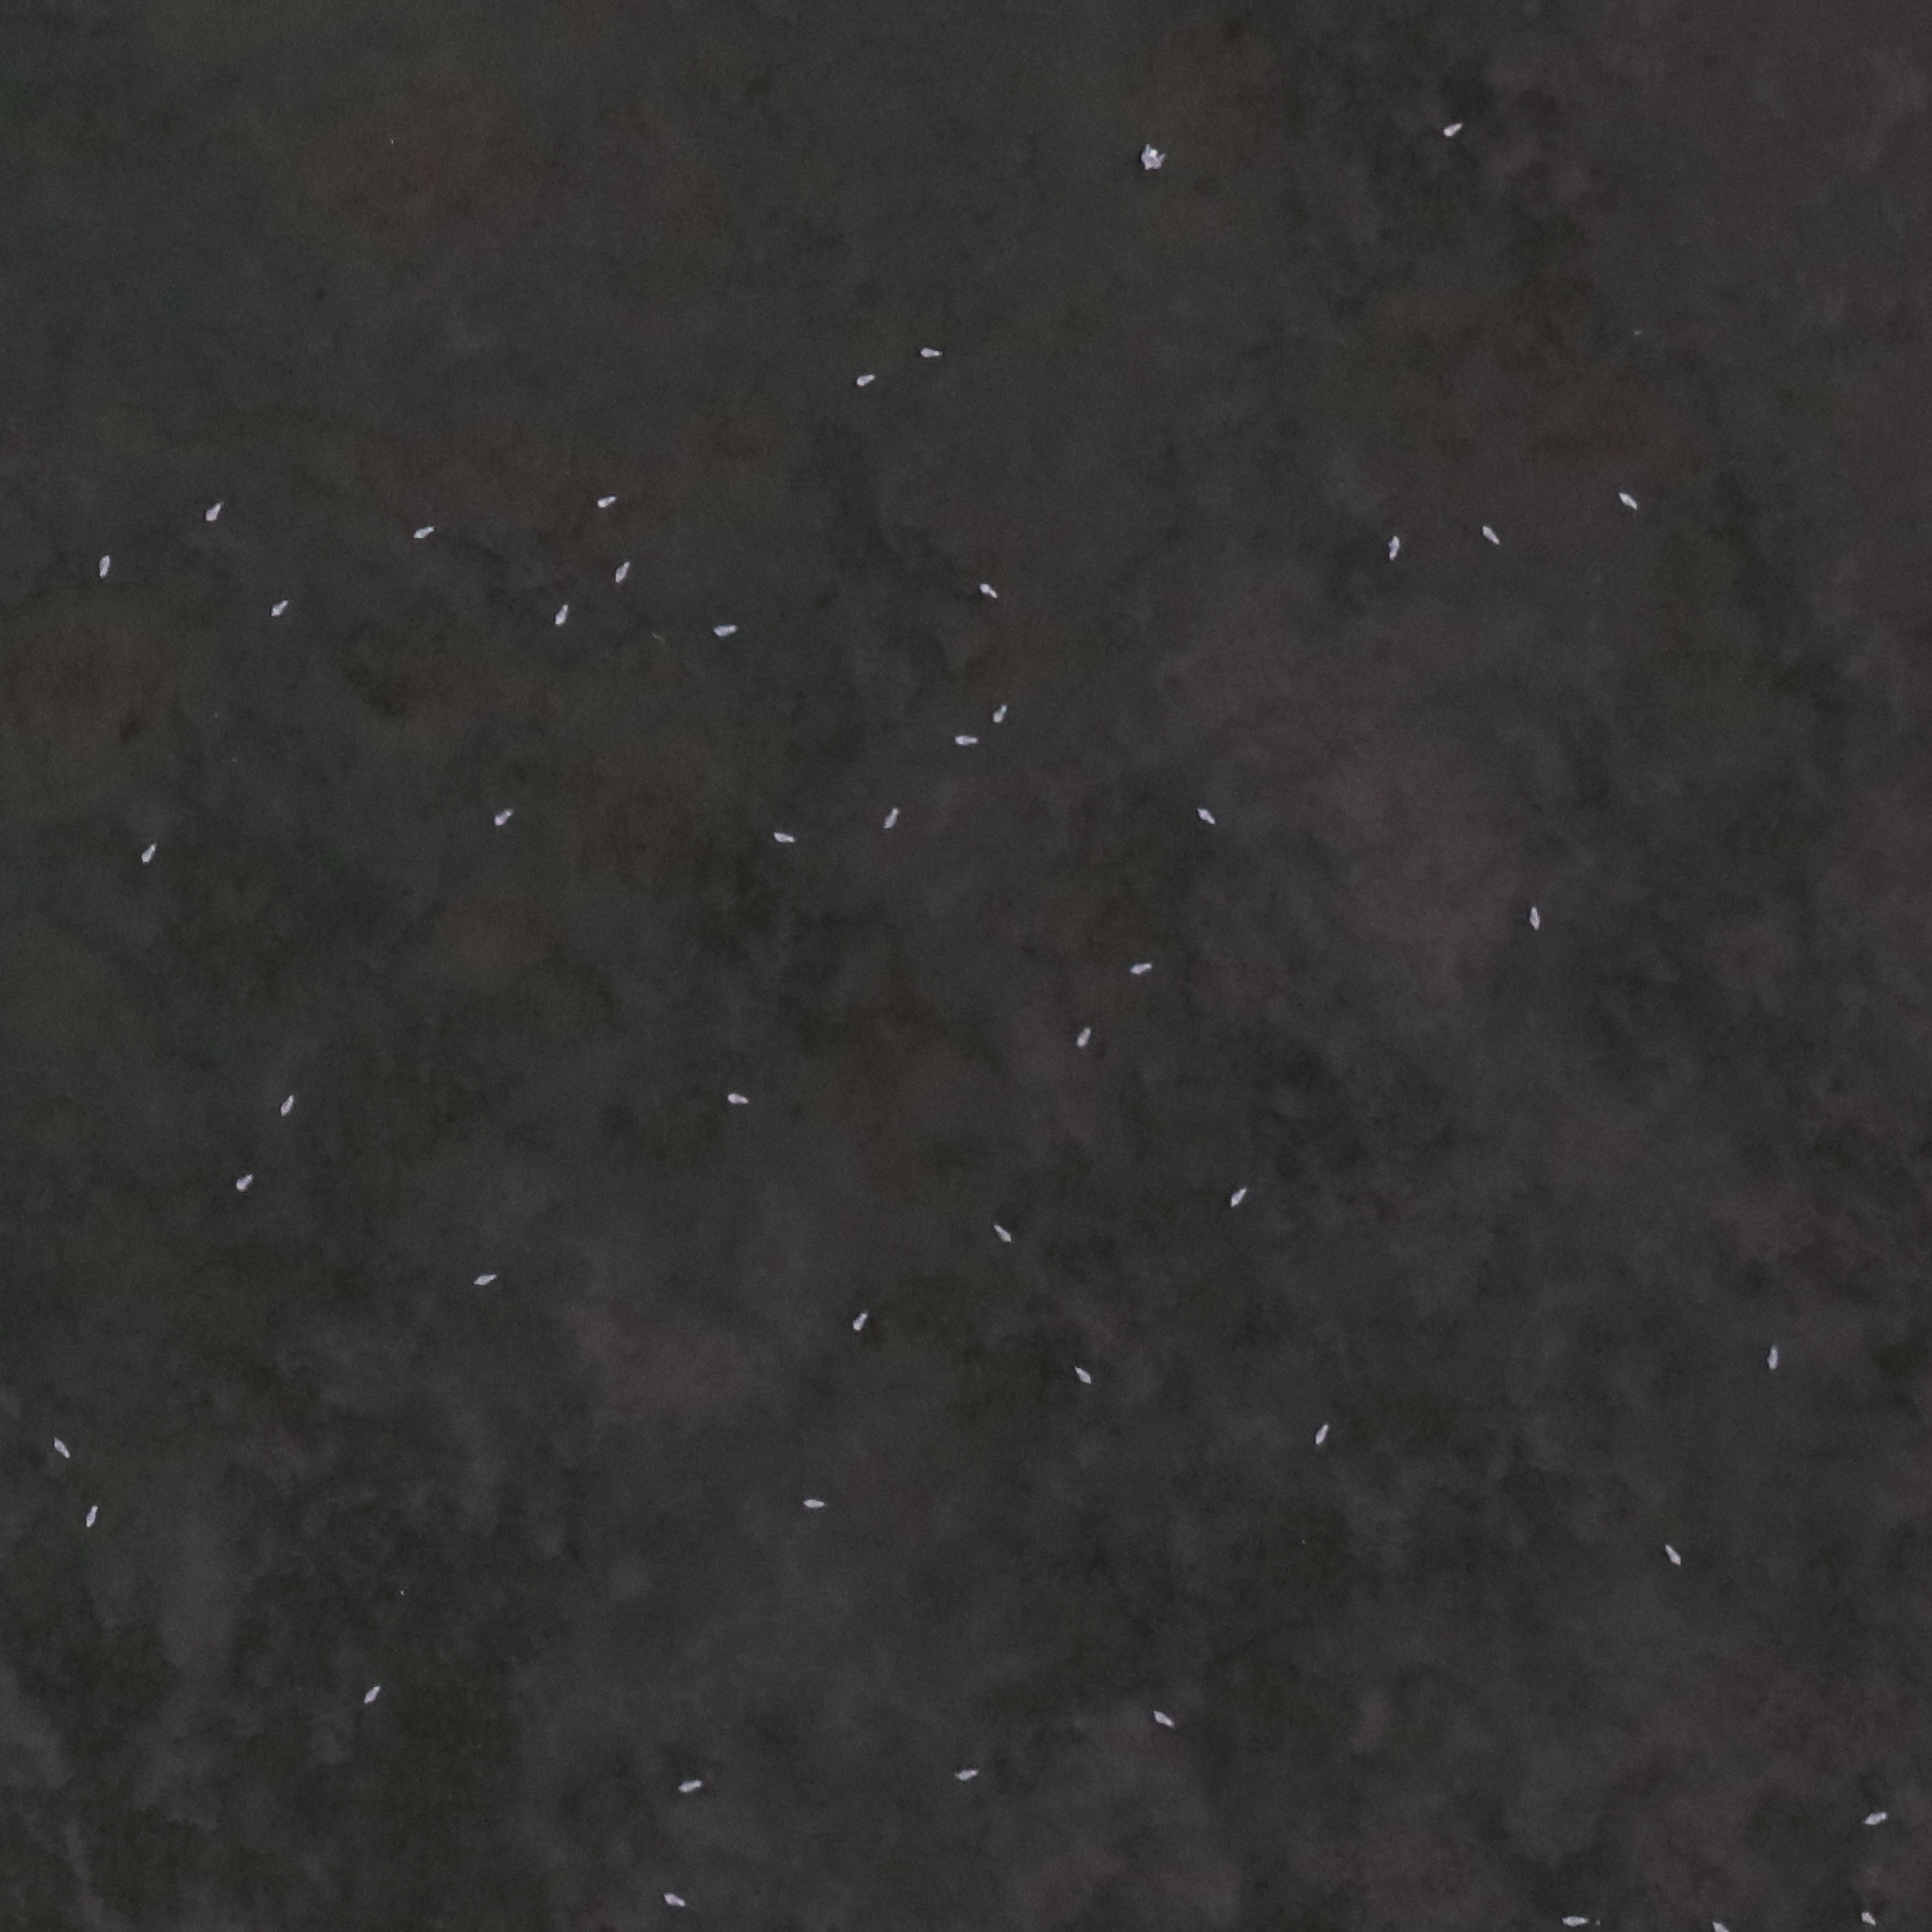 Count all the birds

49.